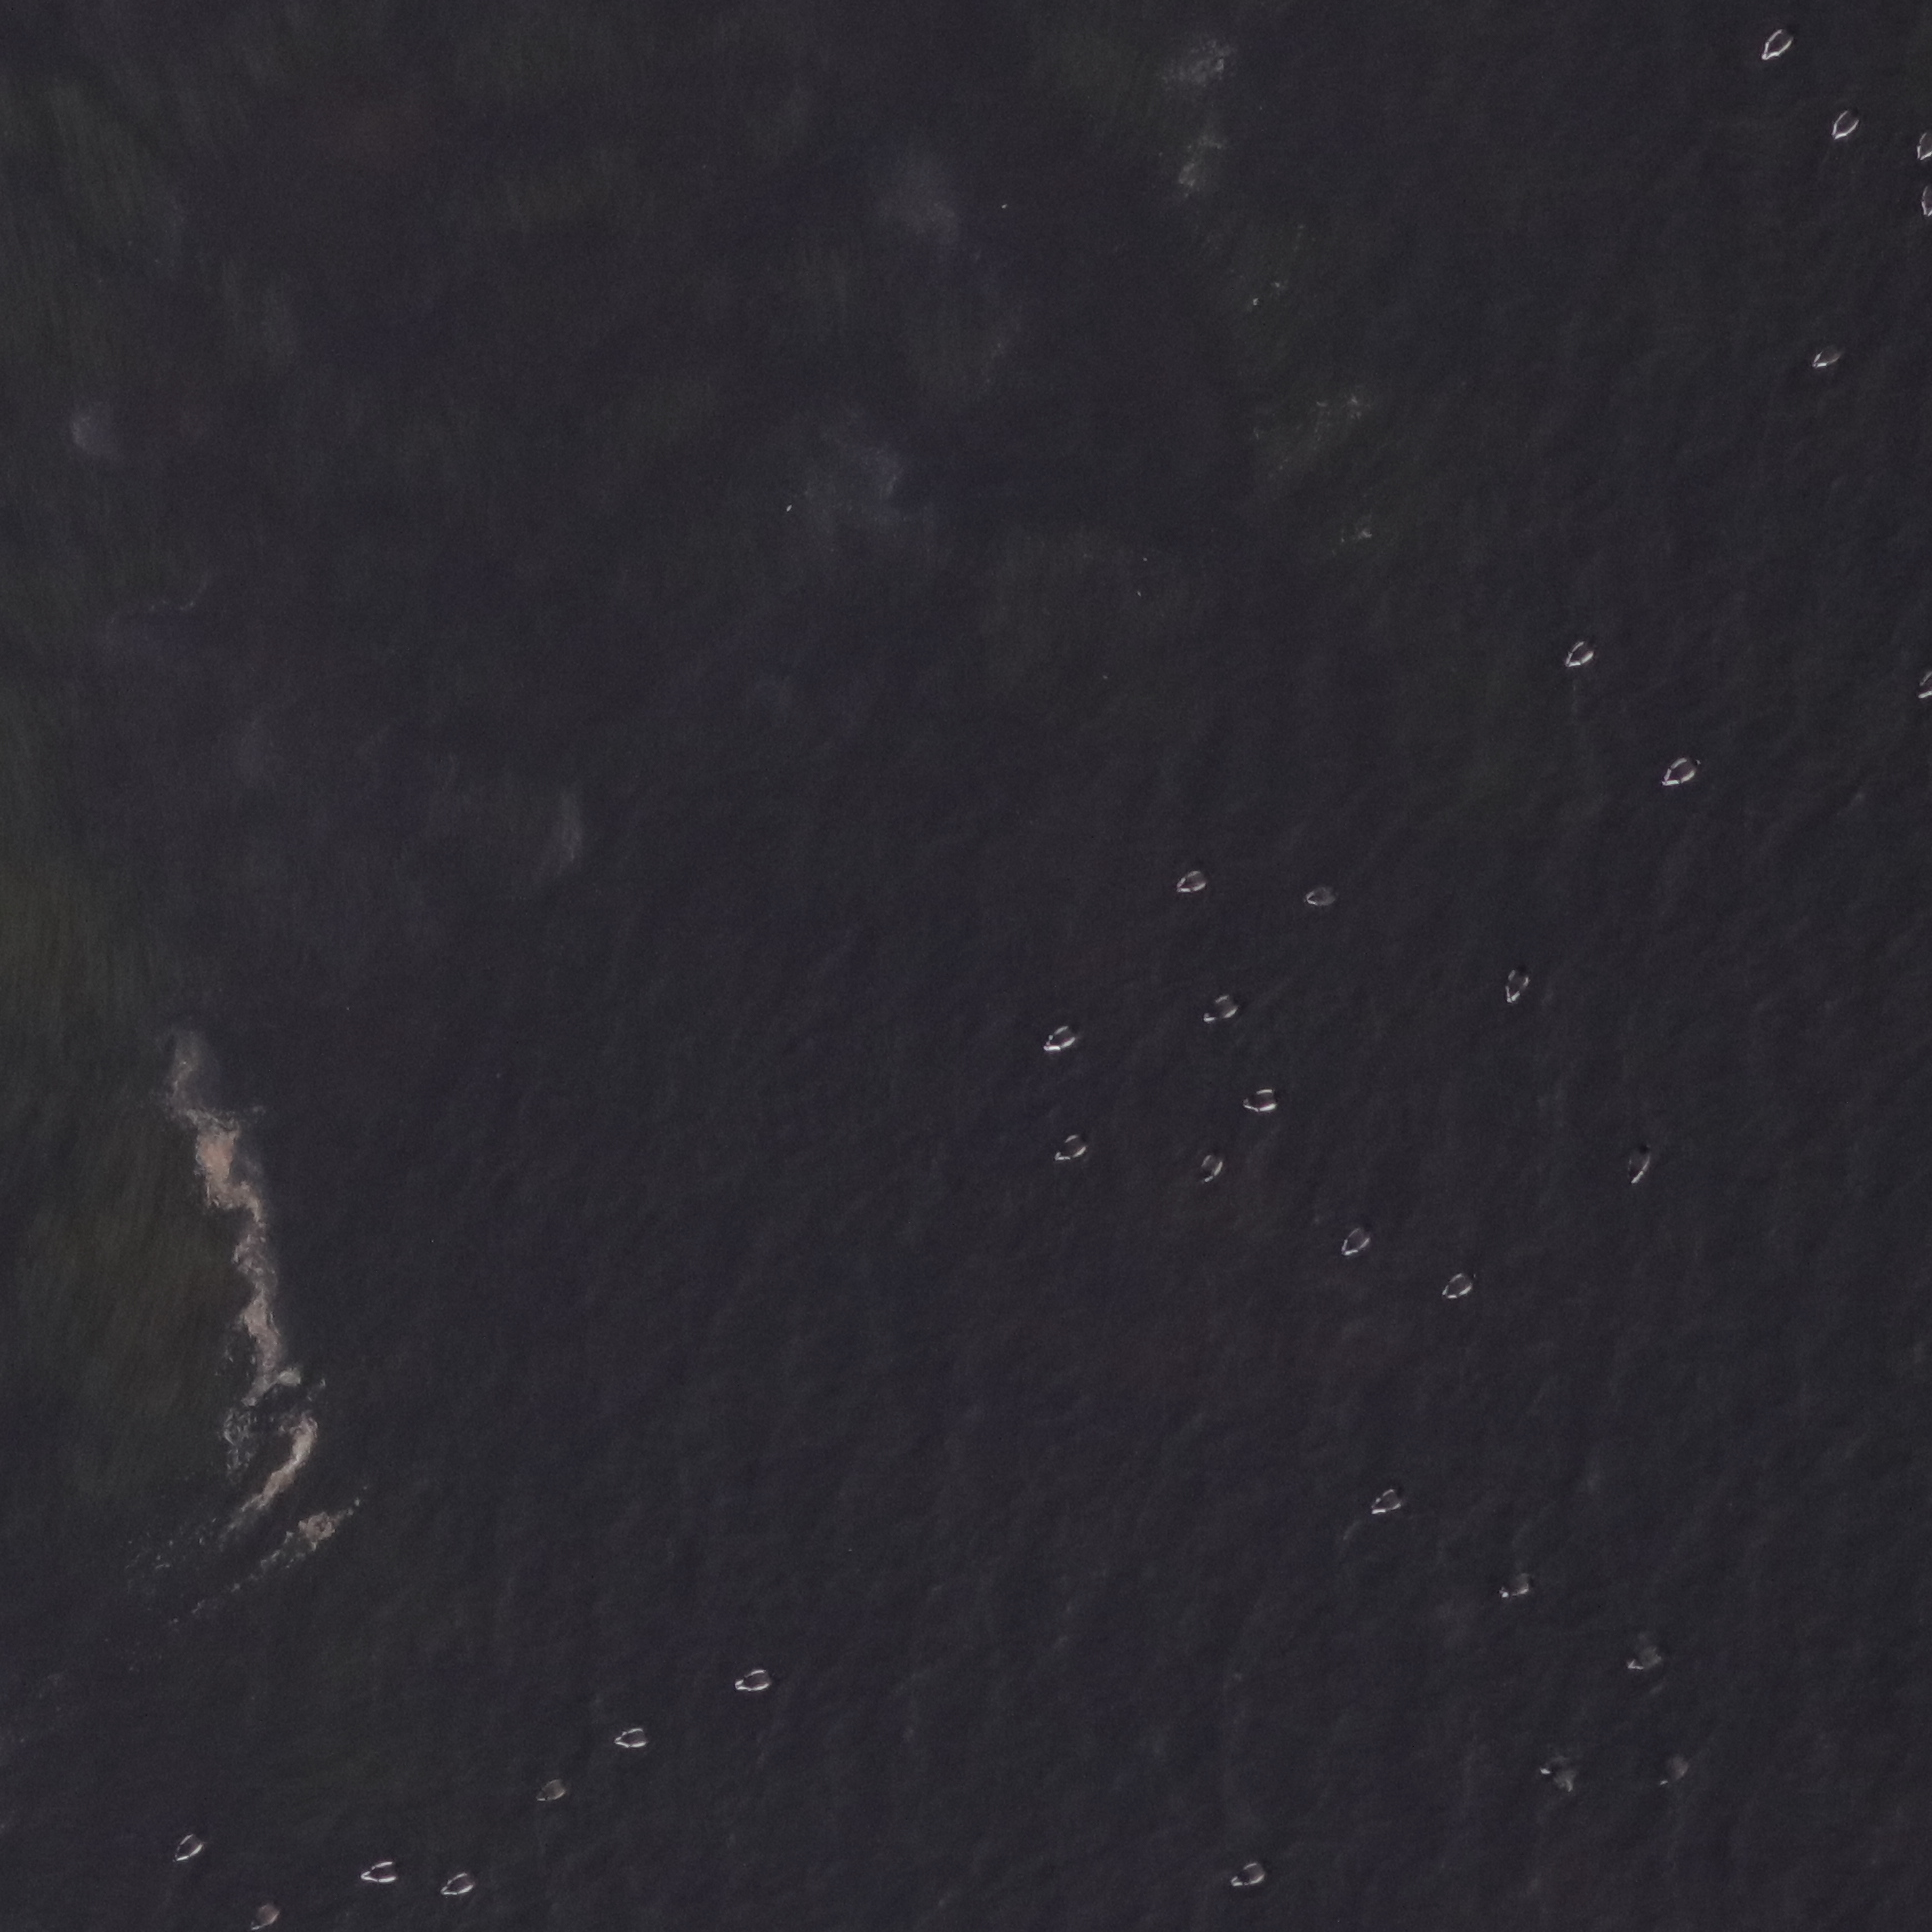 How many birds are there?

30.